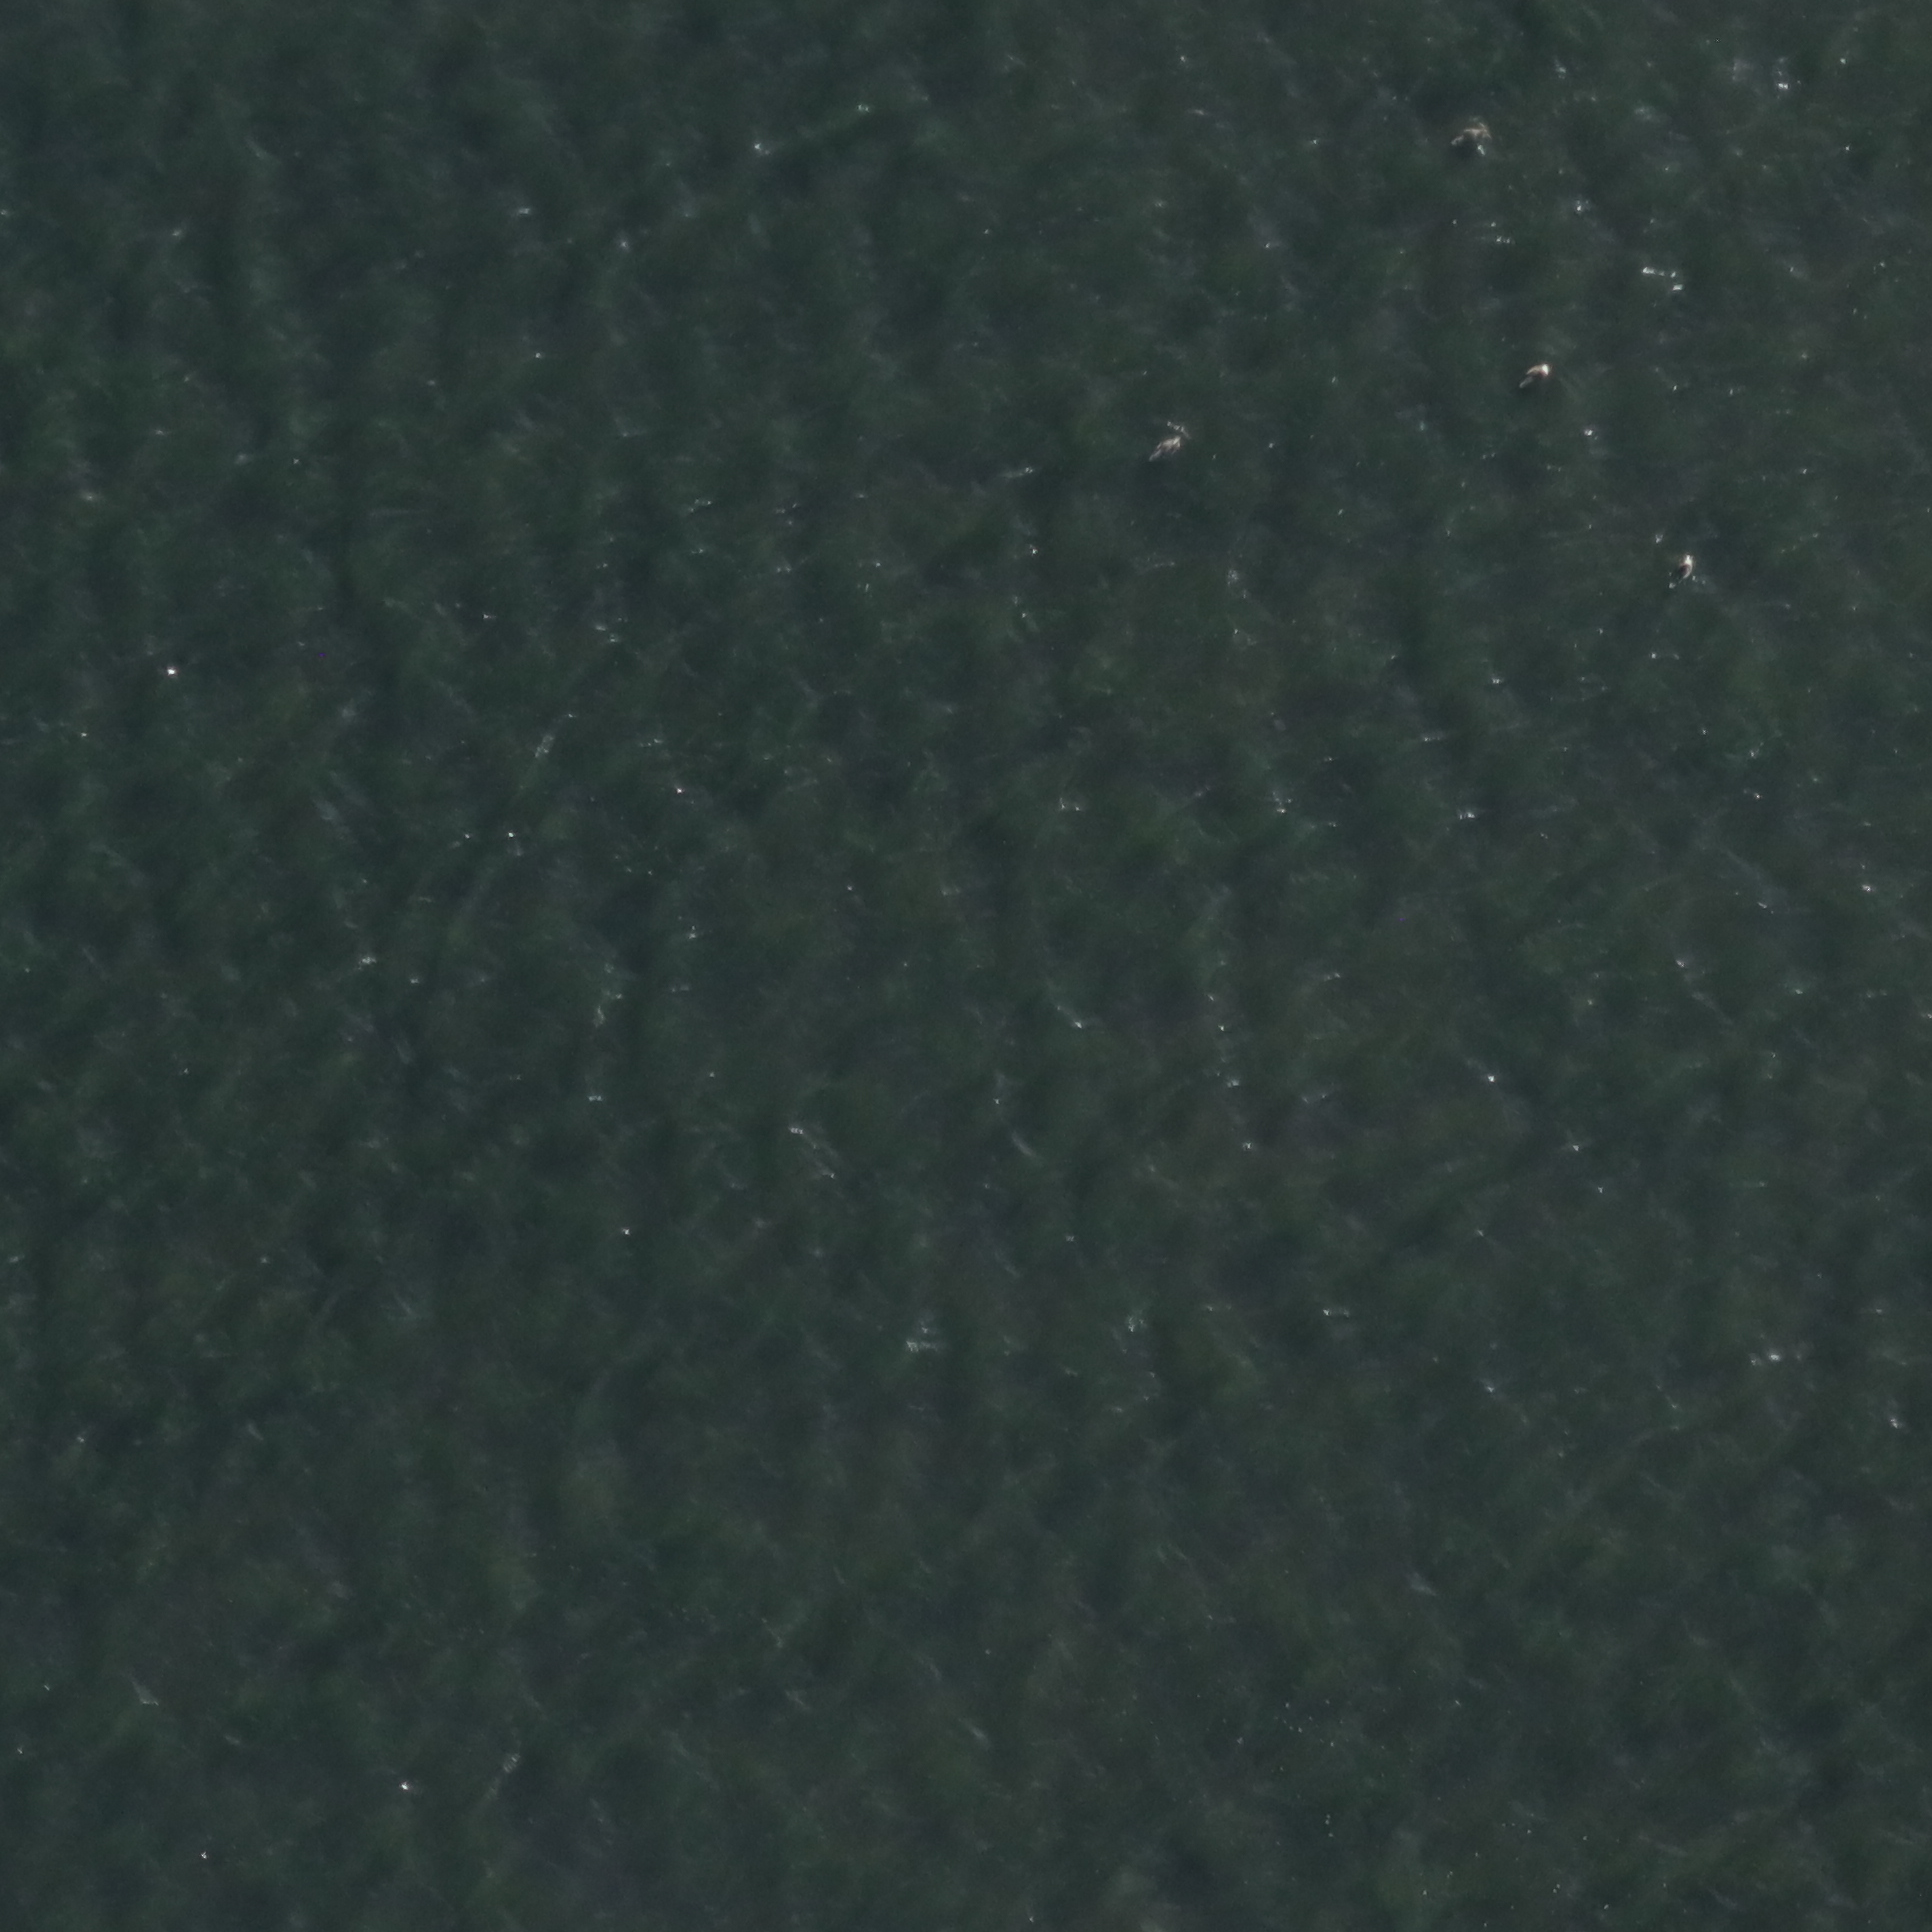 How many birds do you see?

4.